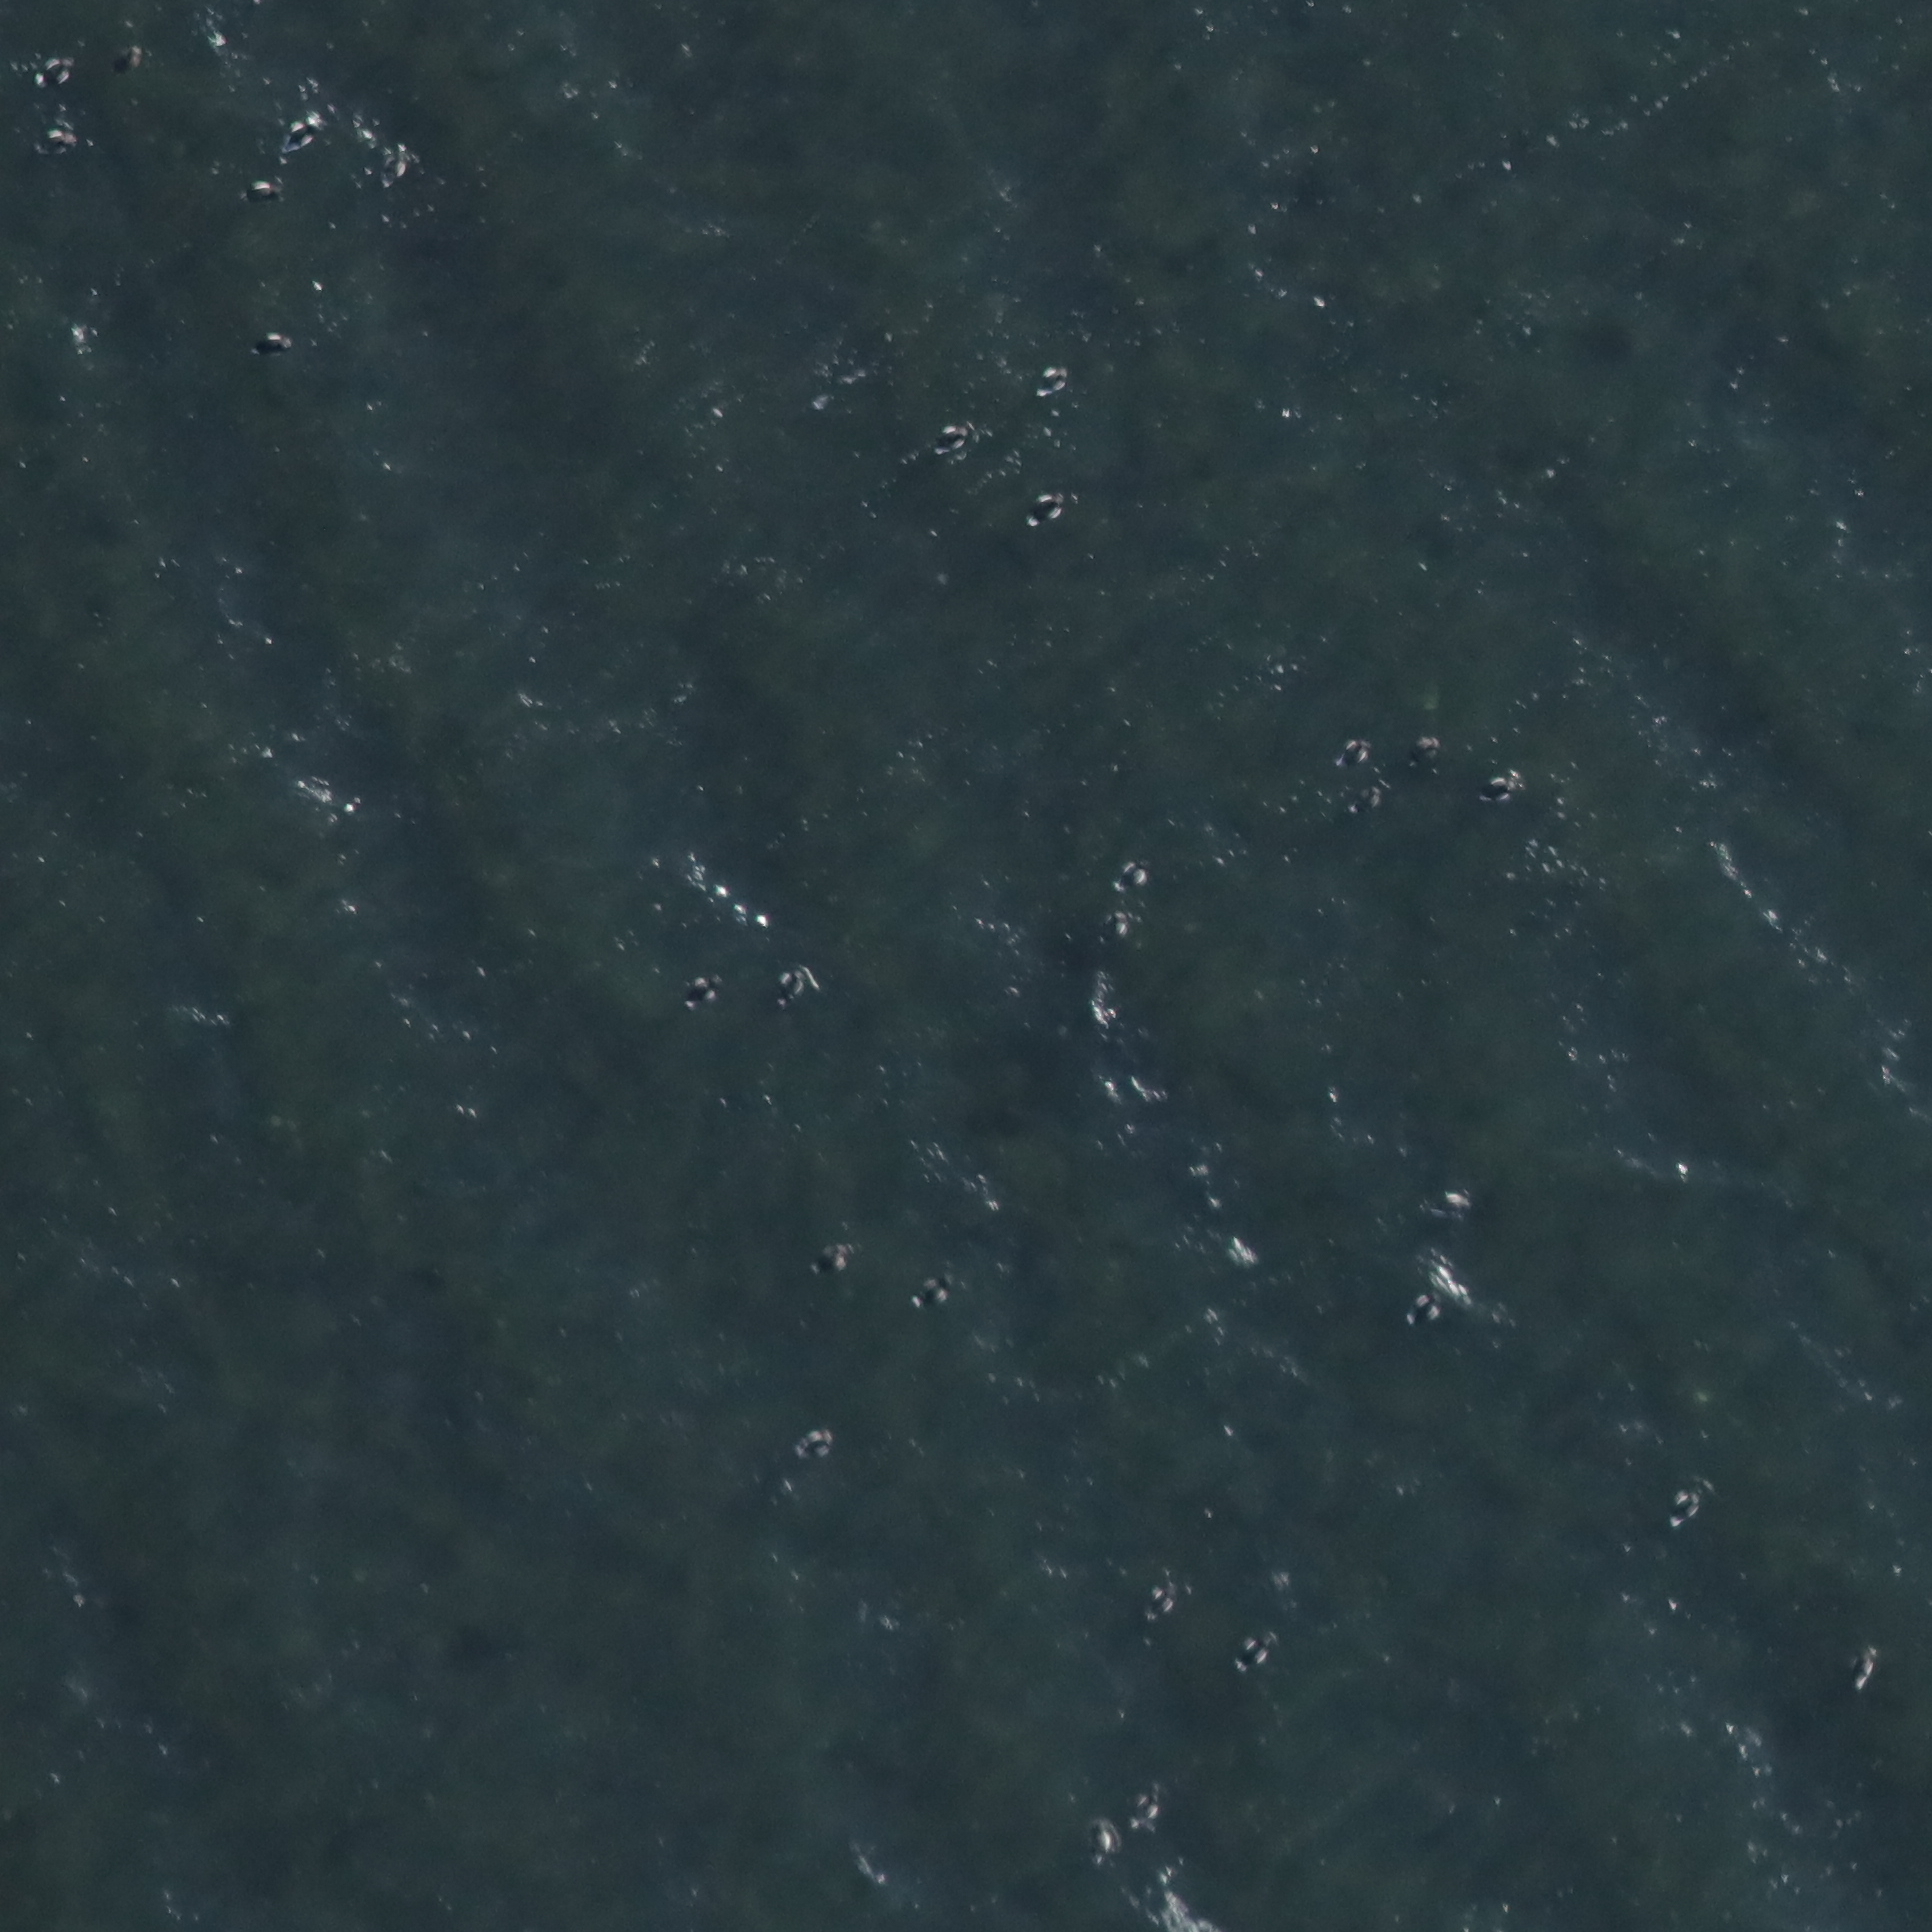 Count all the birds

29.